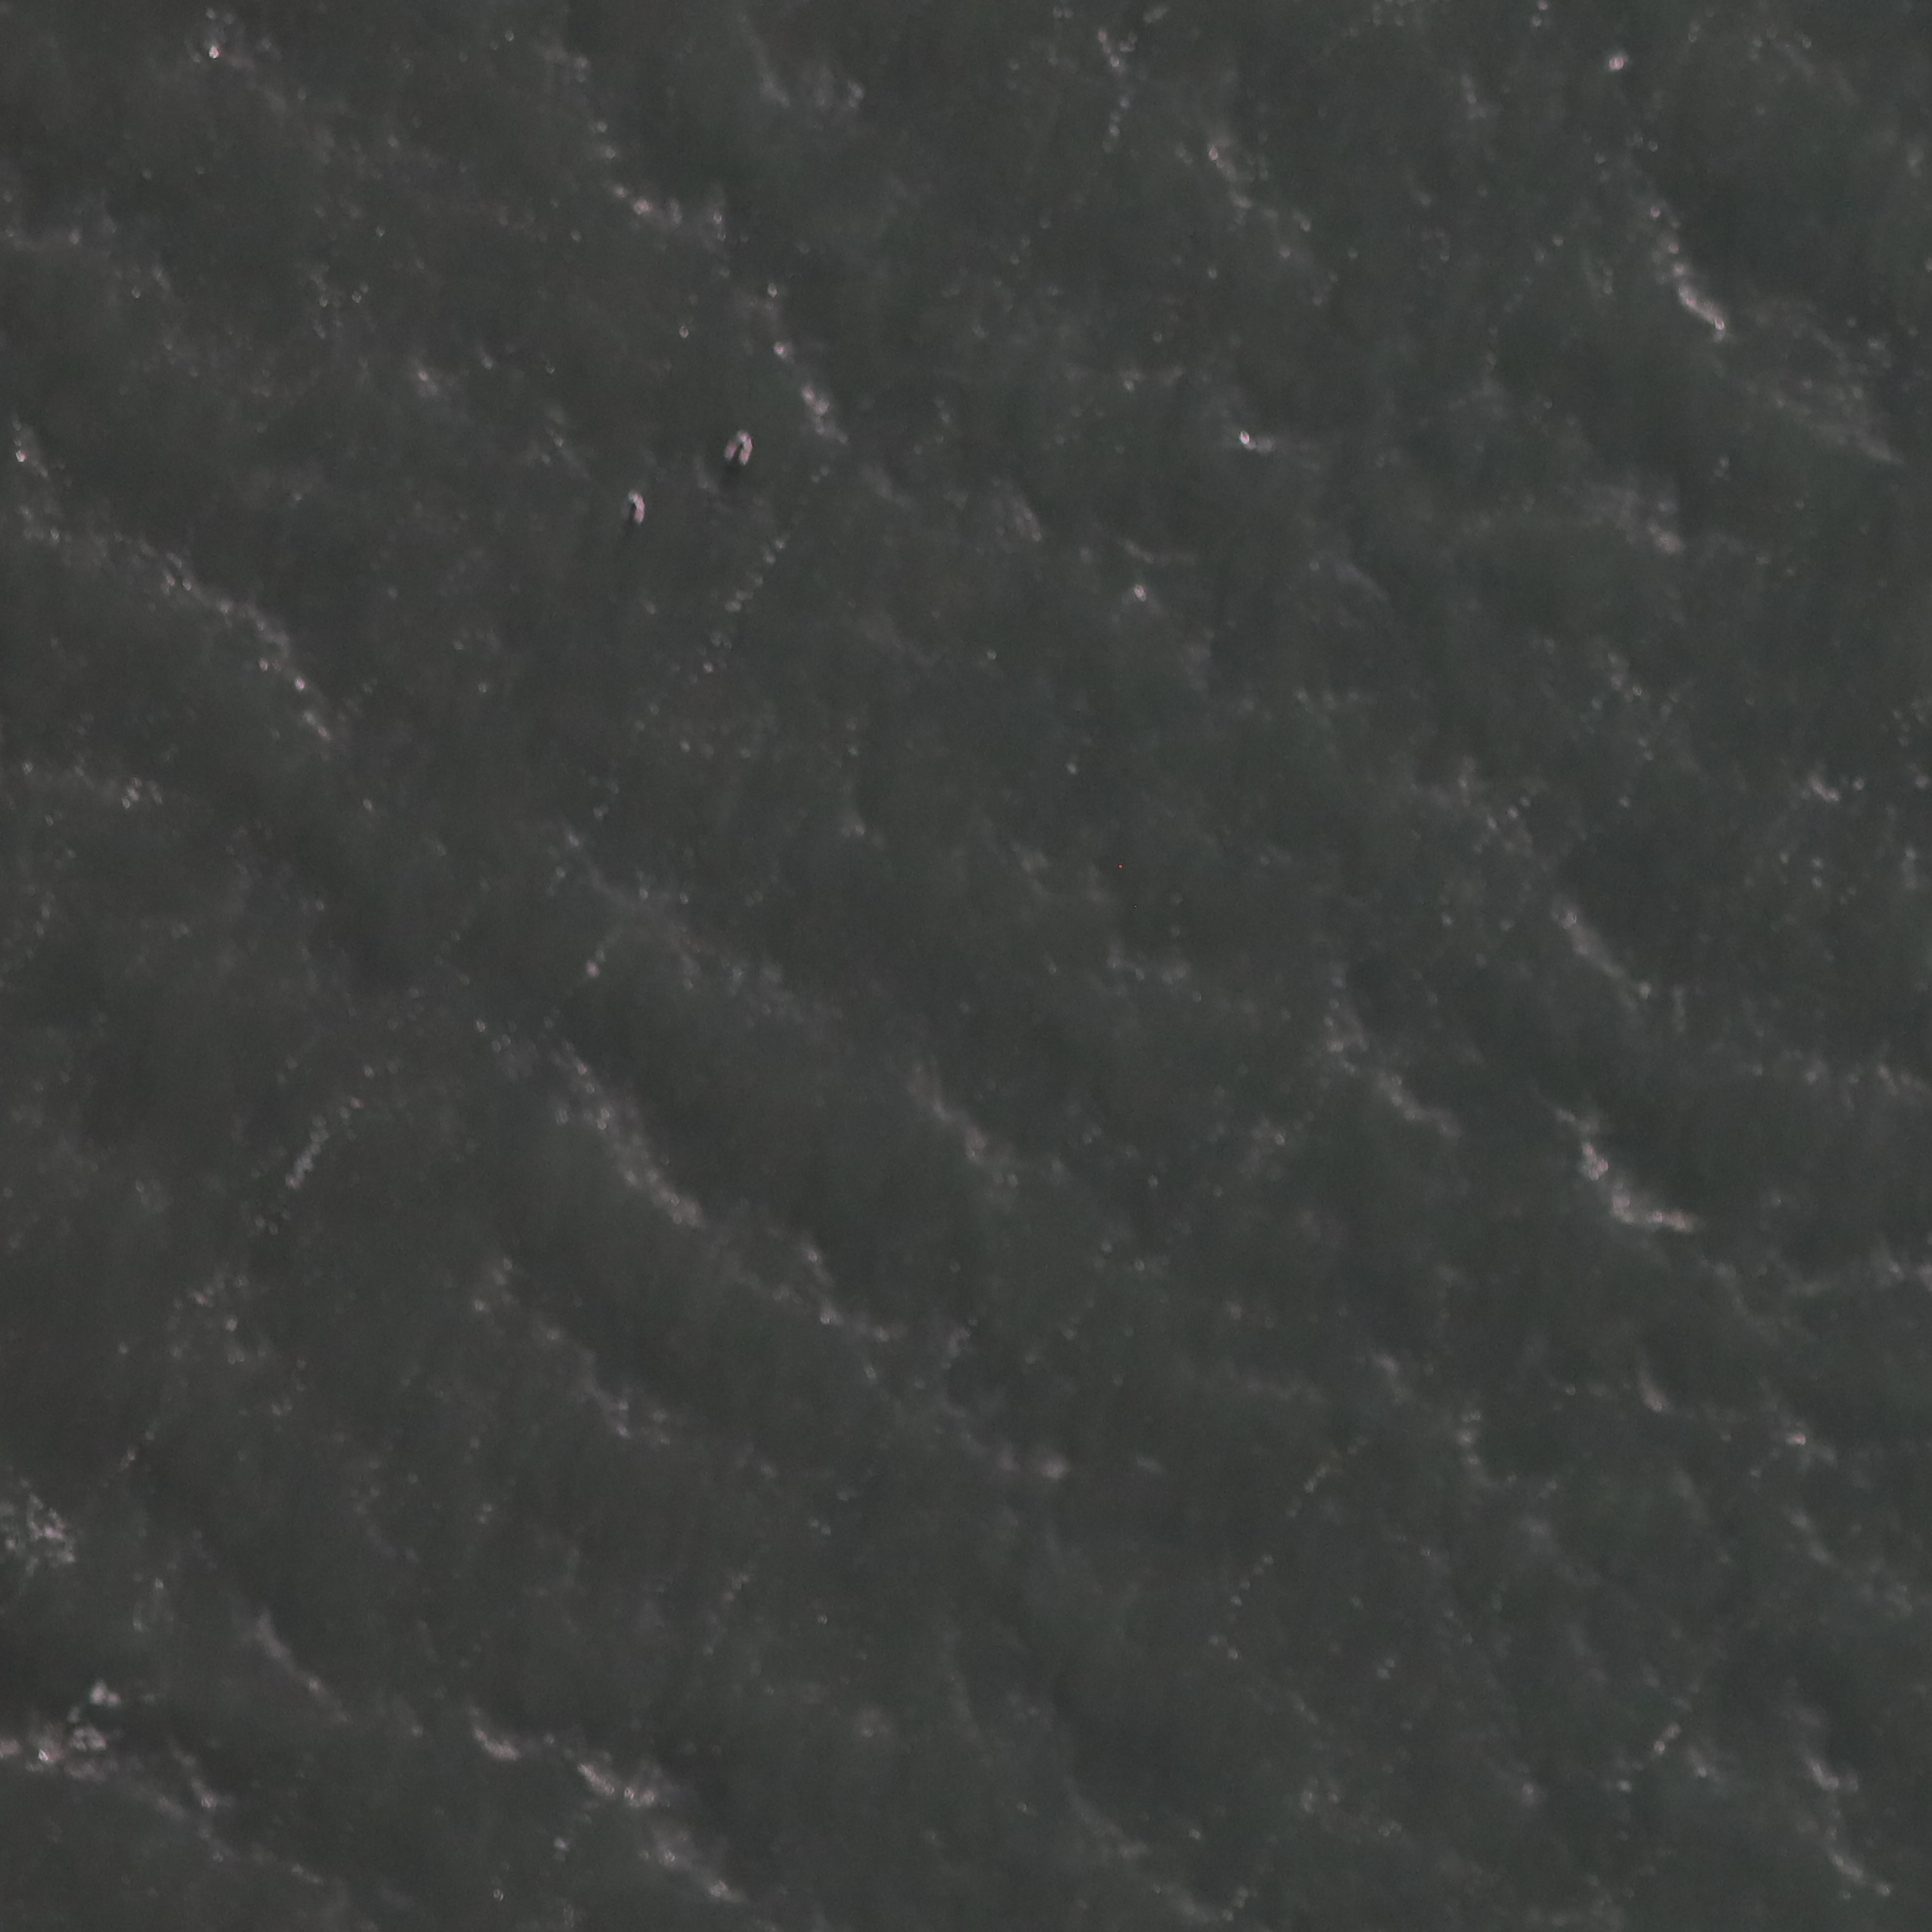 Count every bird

2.